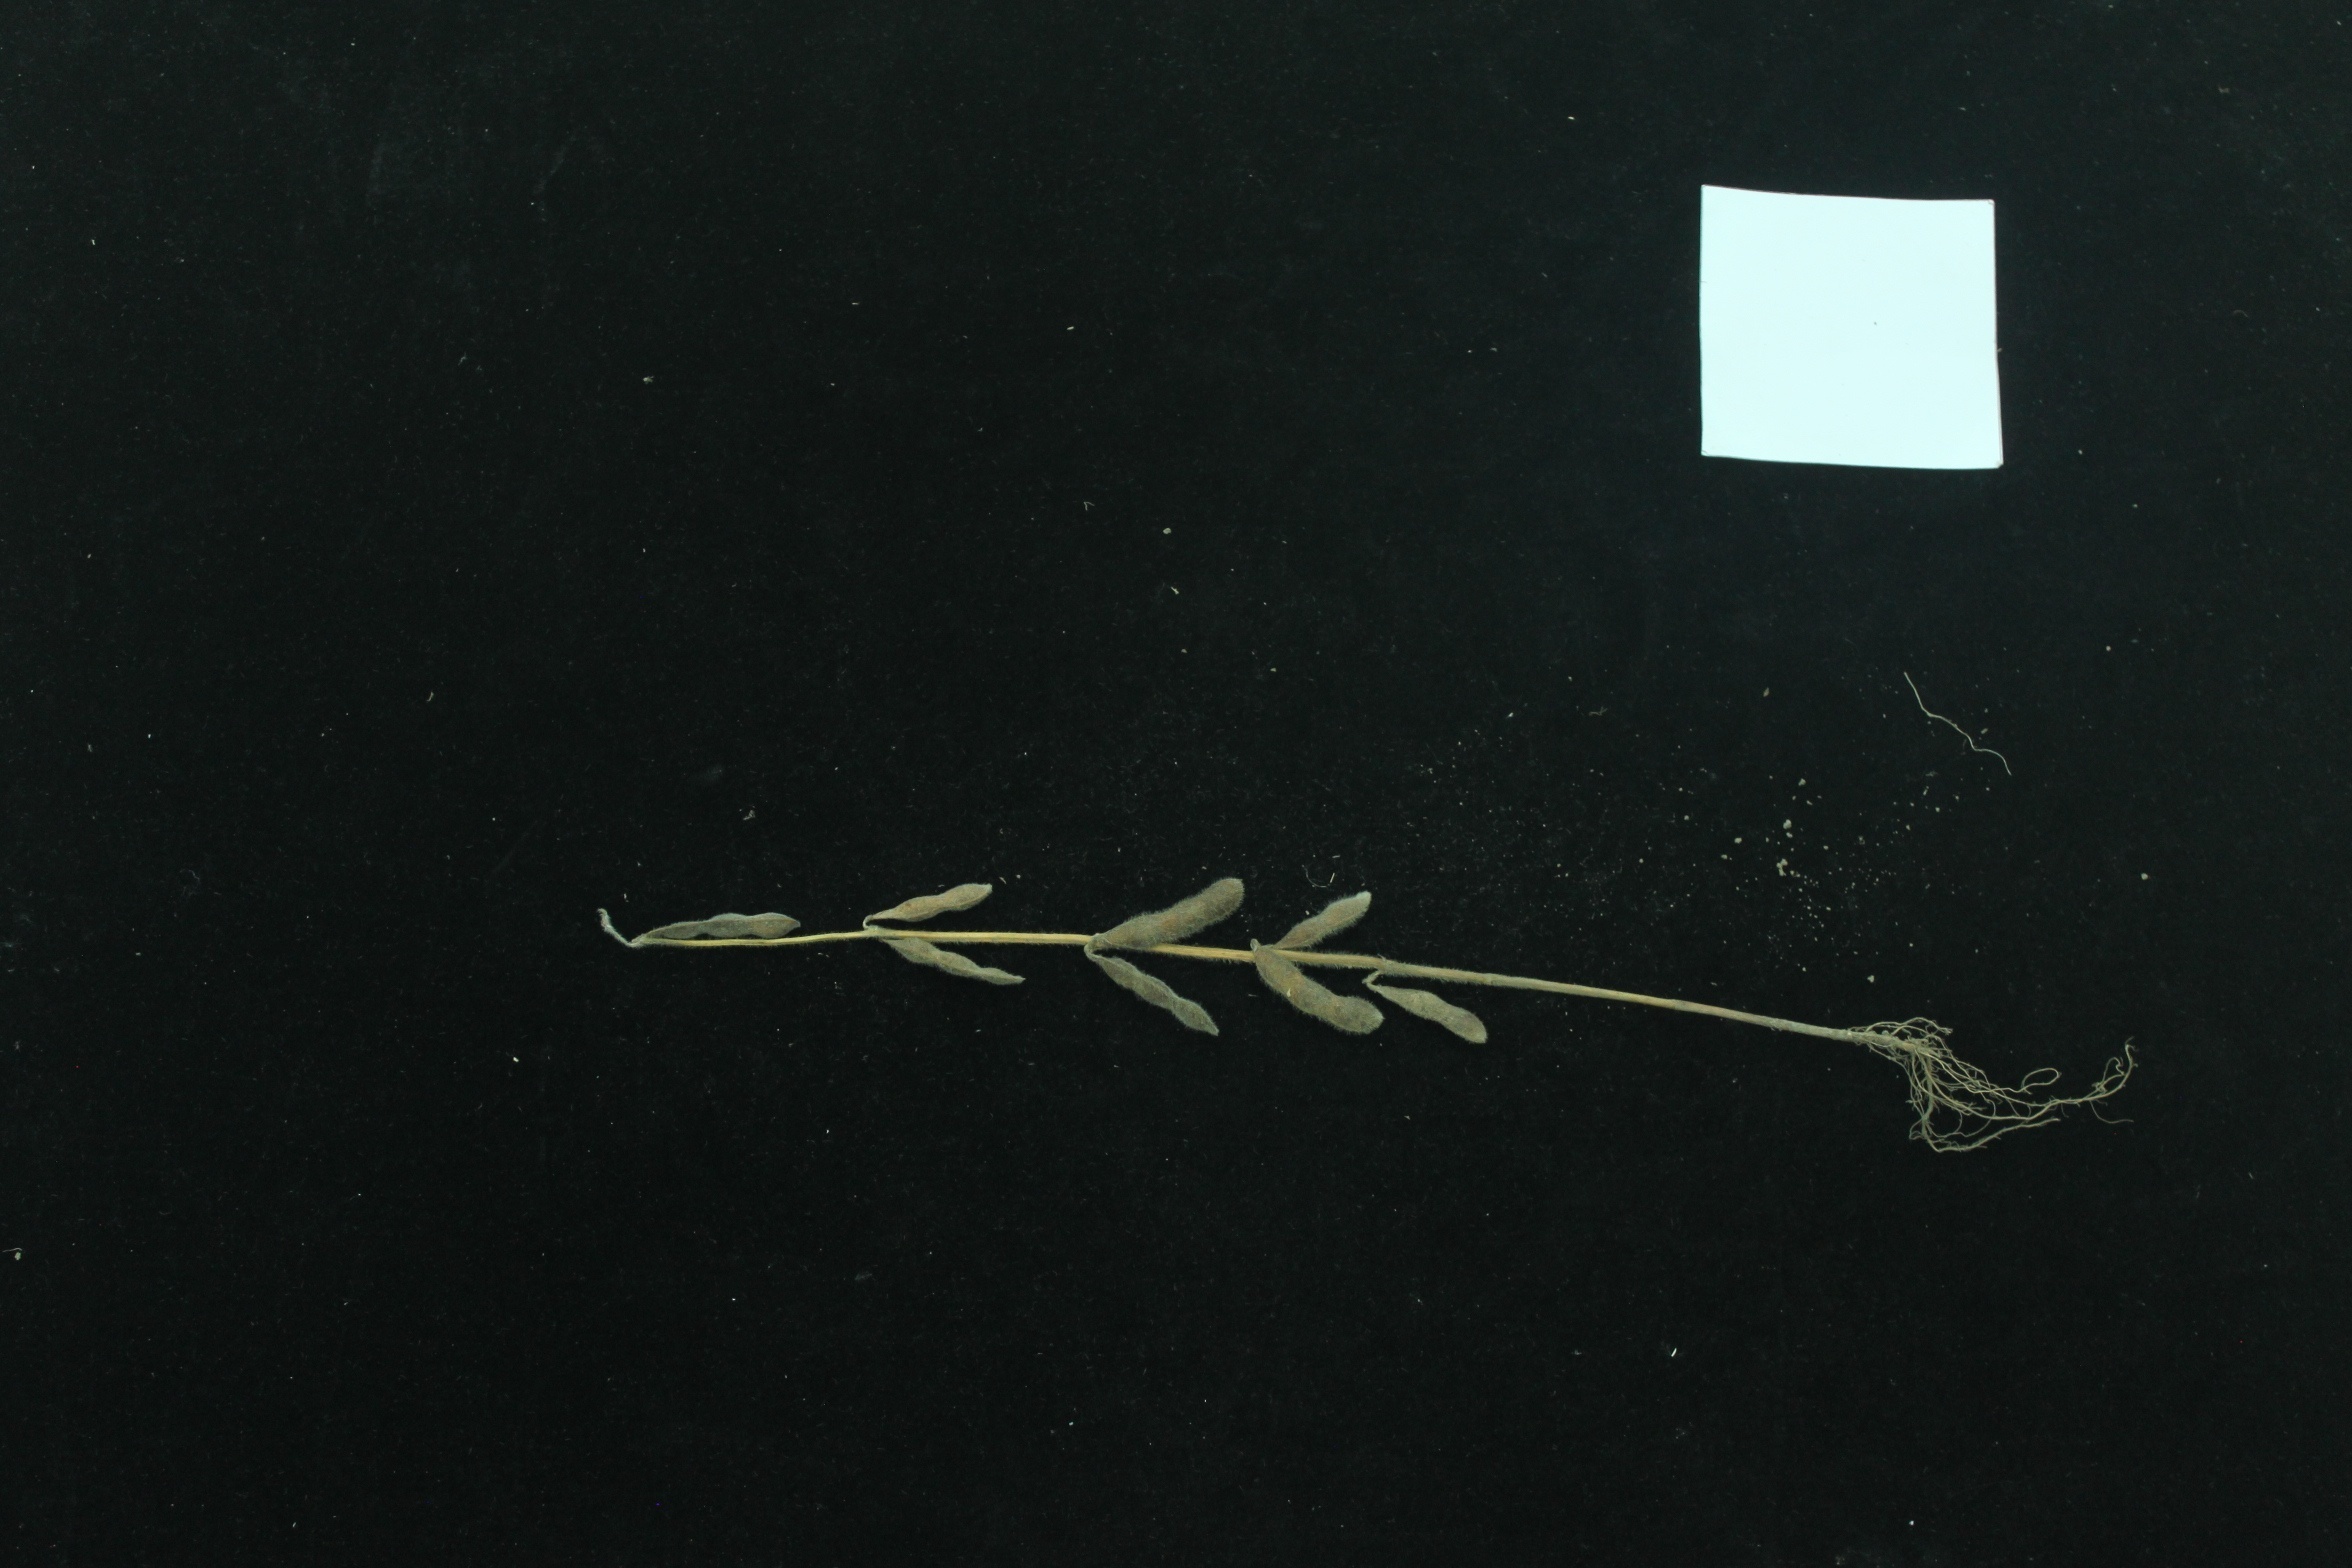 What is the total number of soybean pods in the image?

8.